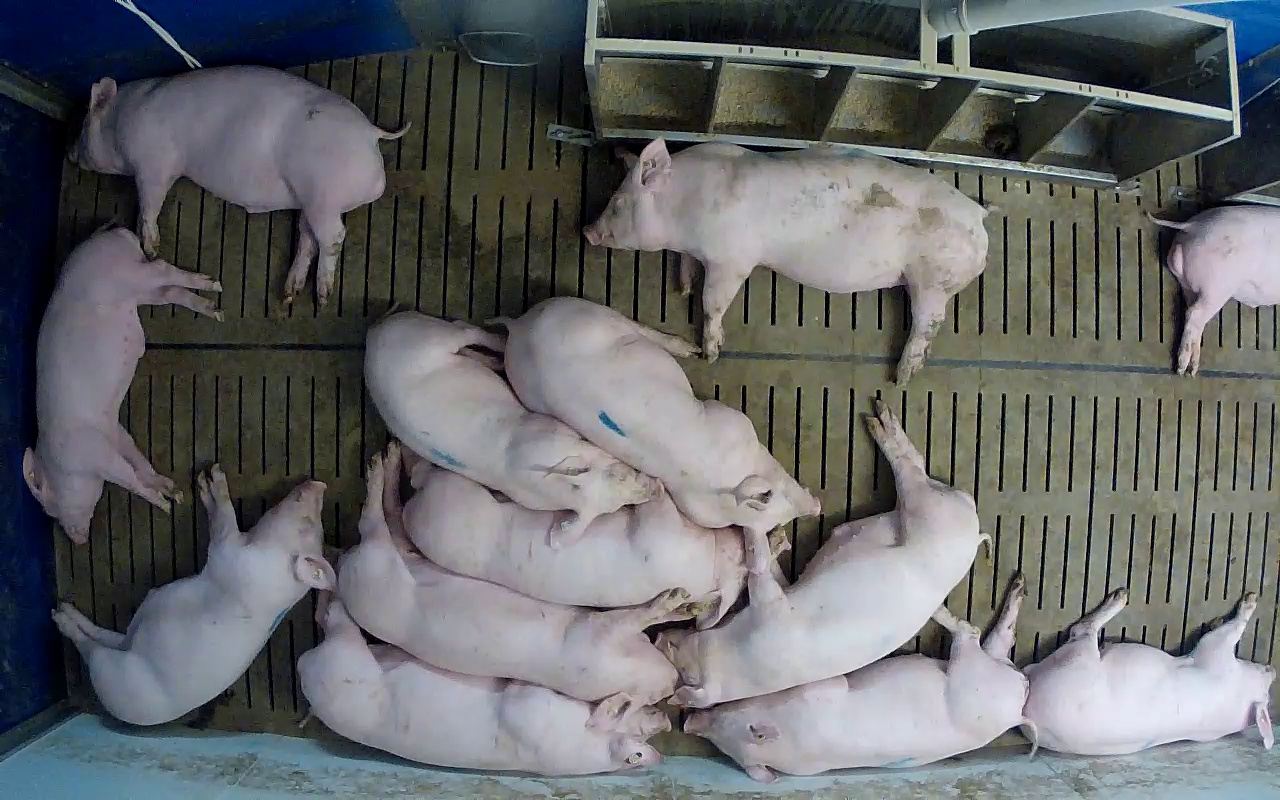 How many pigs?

13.